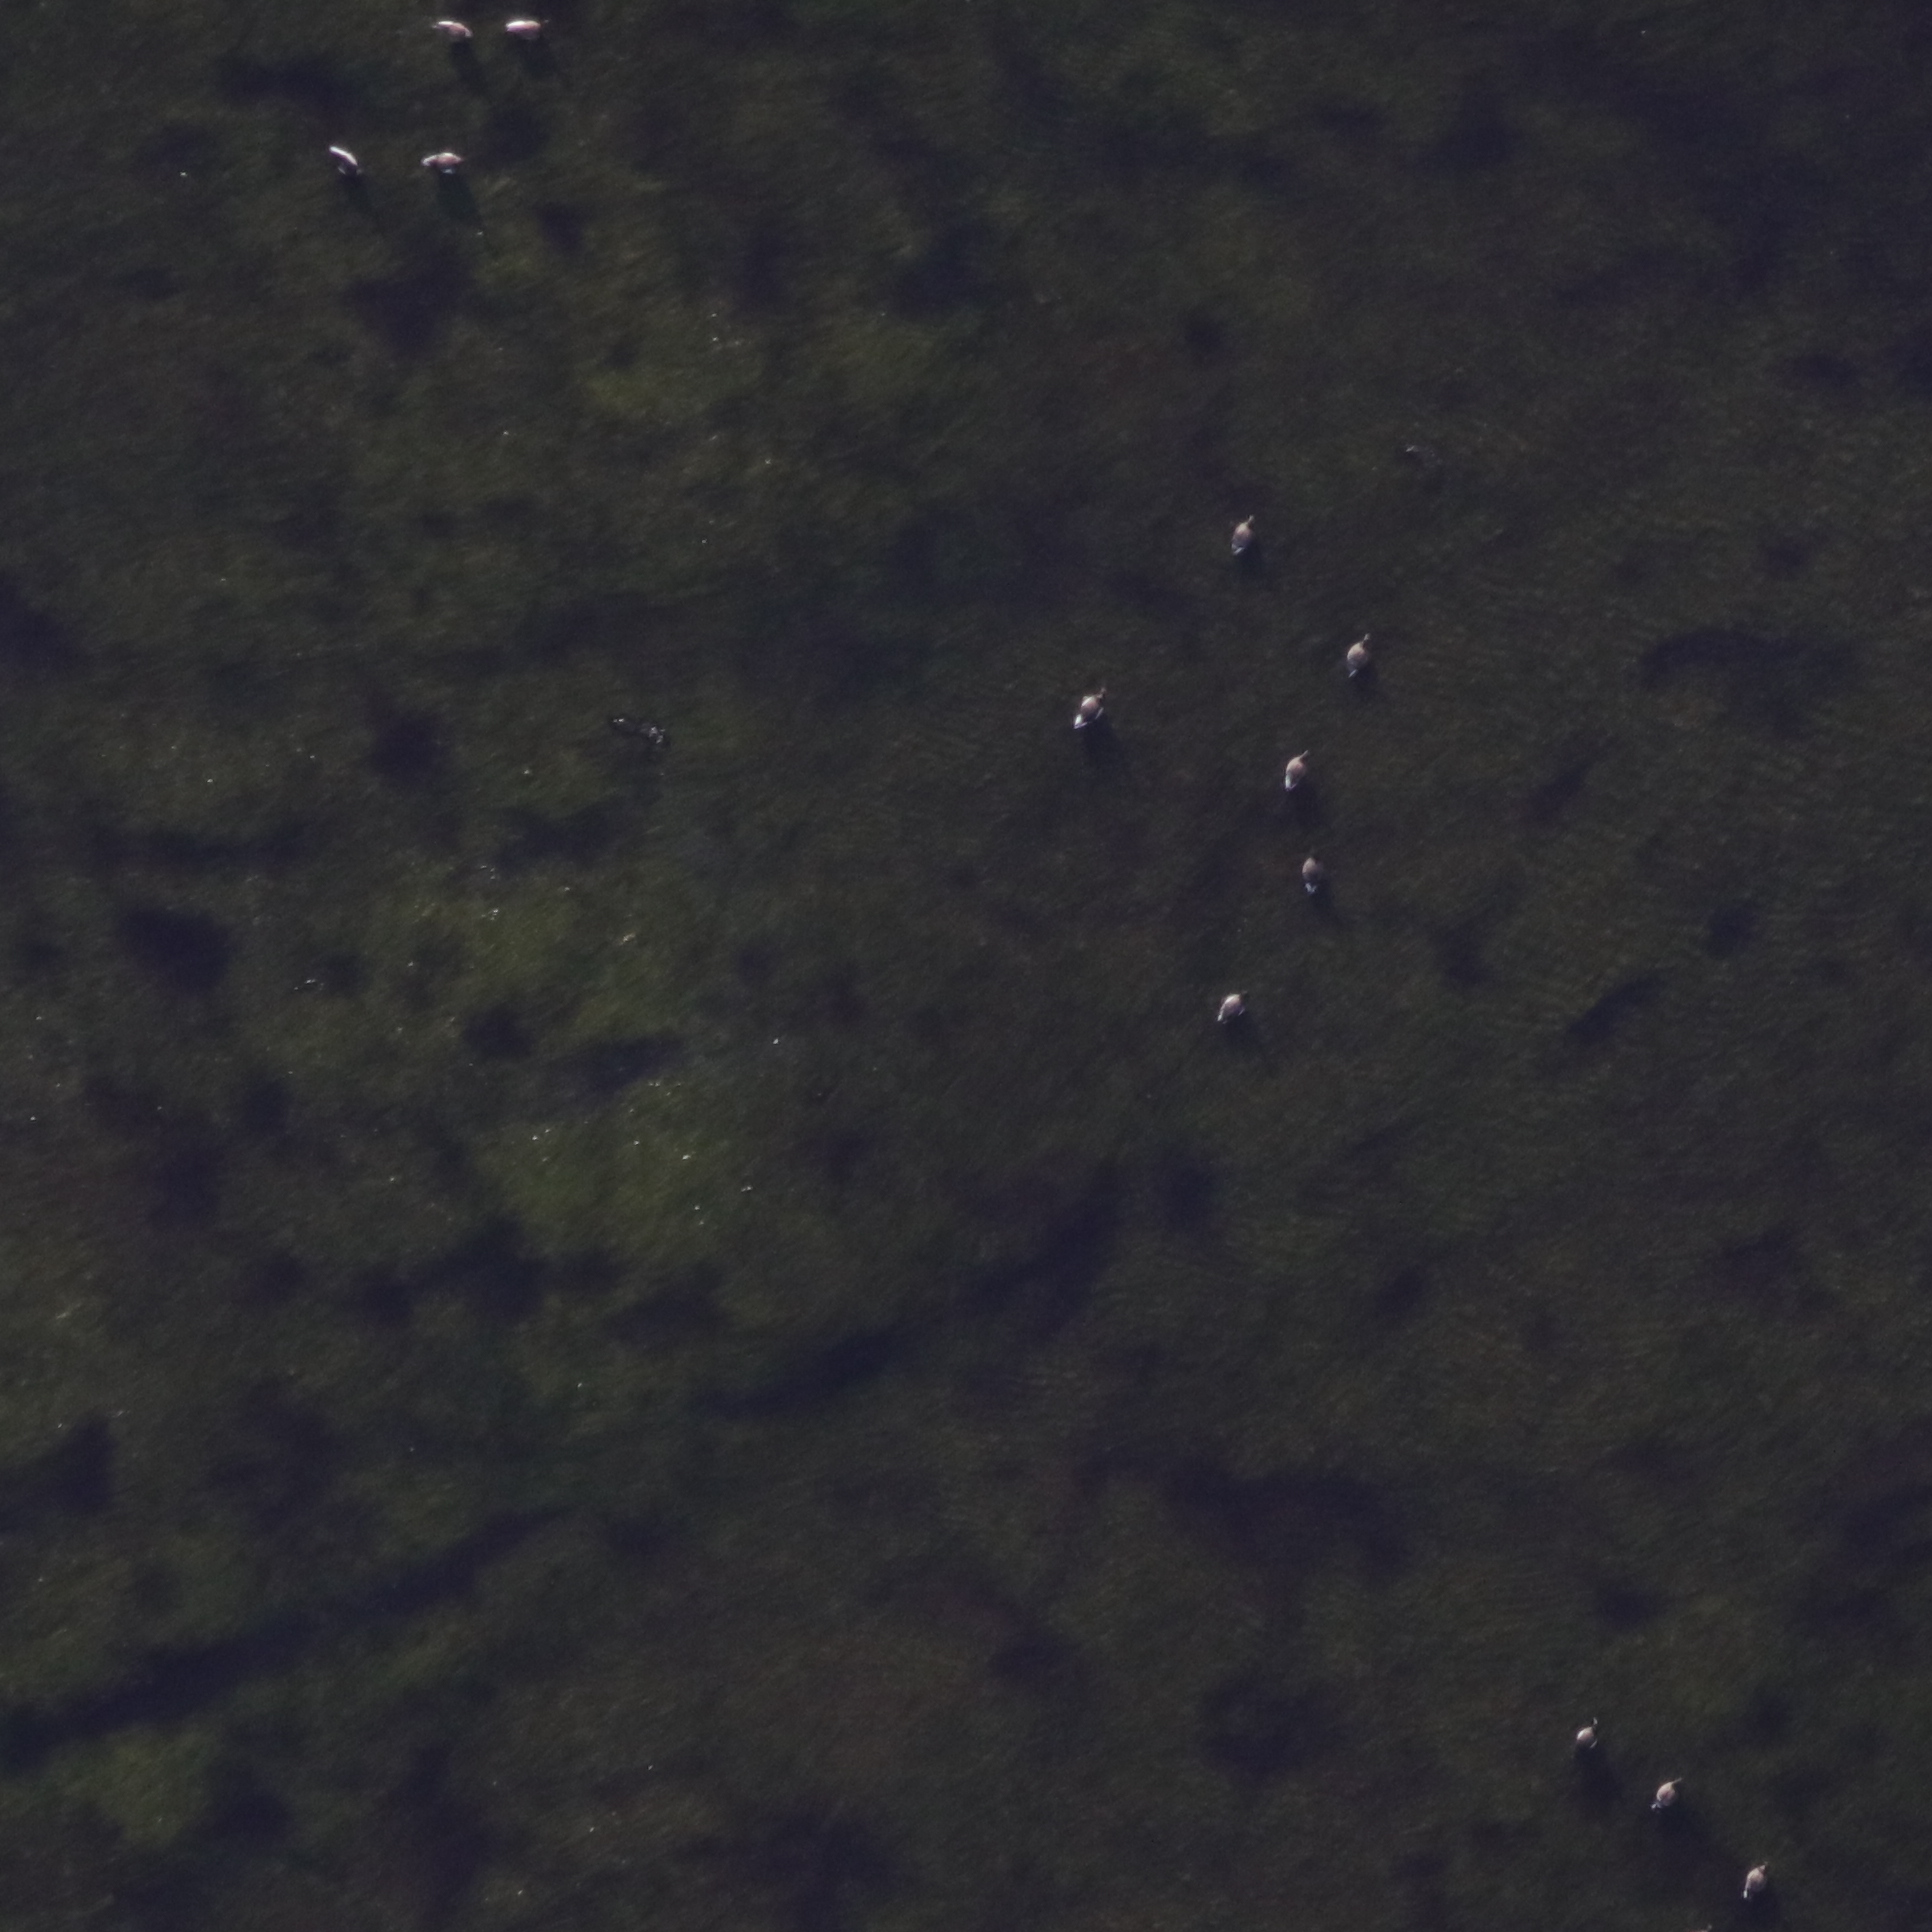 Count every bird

13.